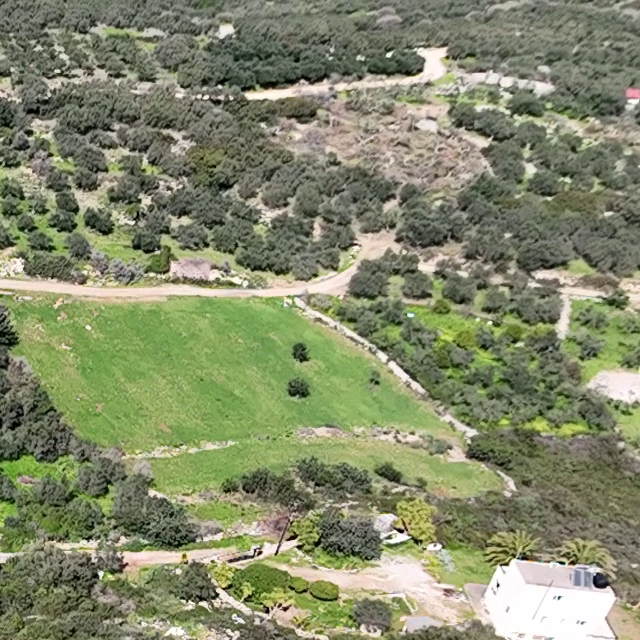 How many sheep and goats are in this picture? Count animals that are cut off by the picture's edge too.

0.